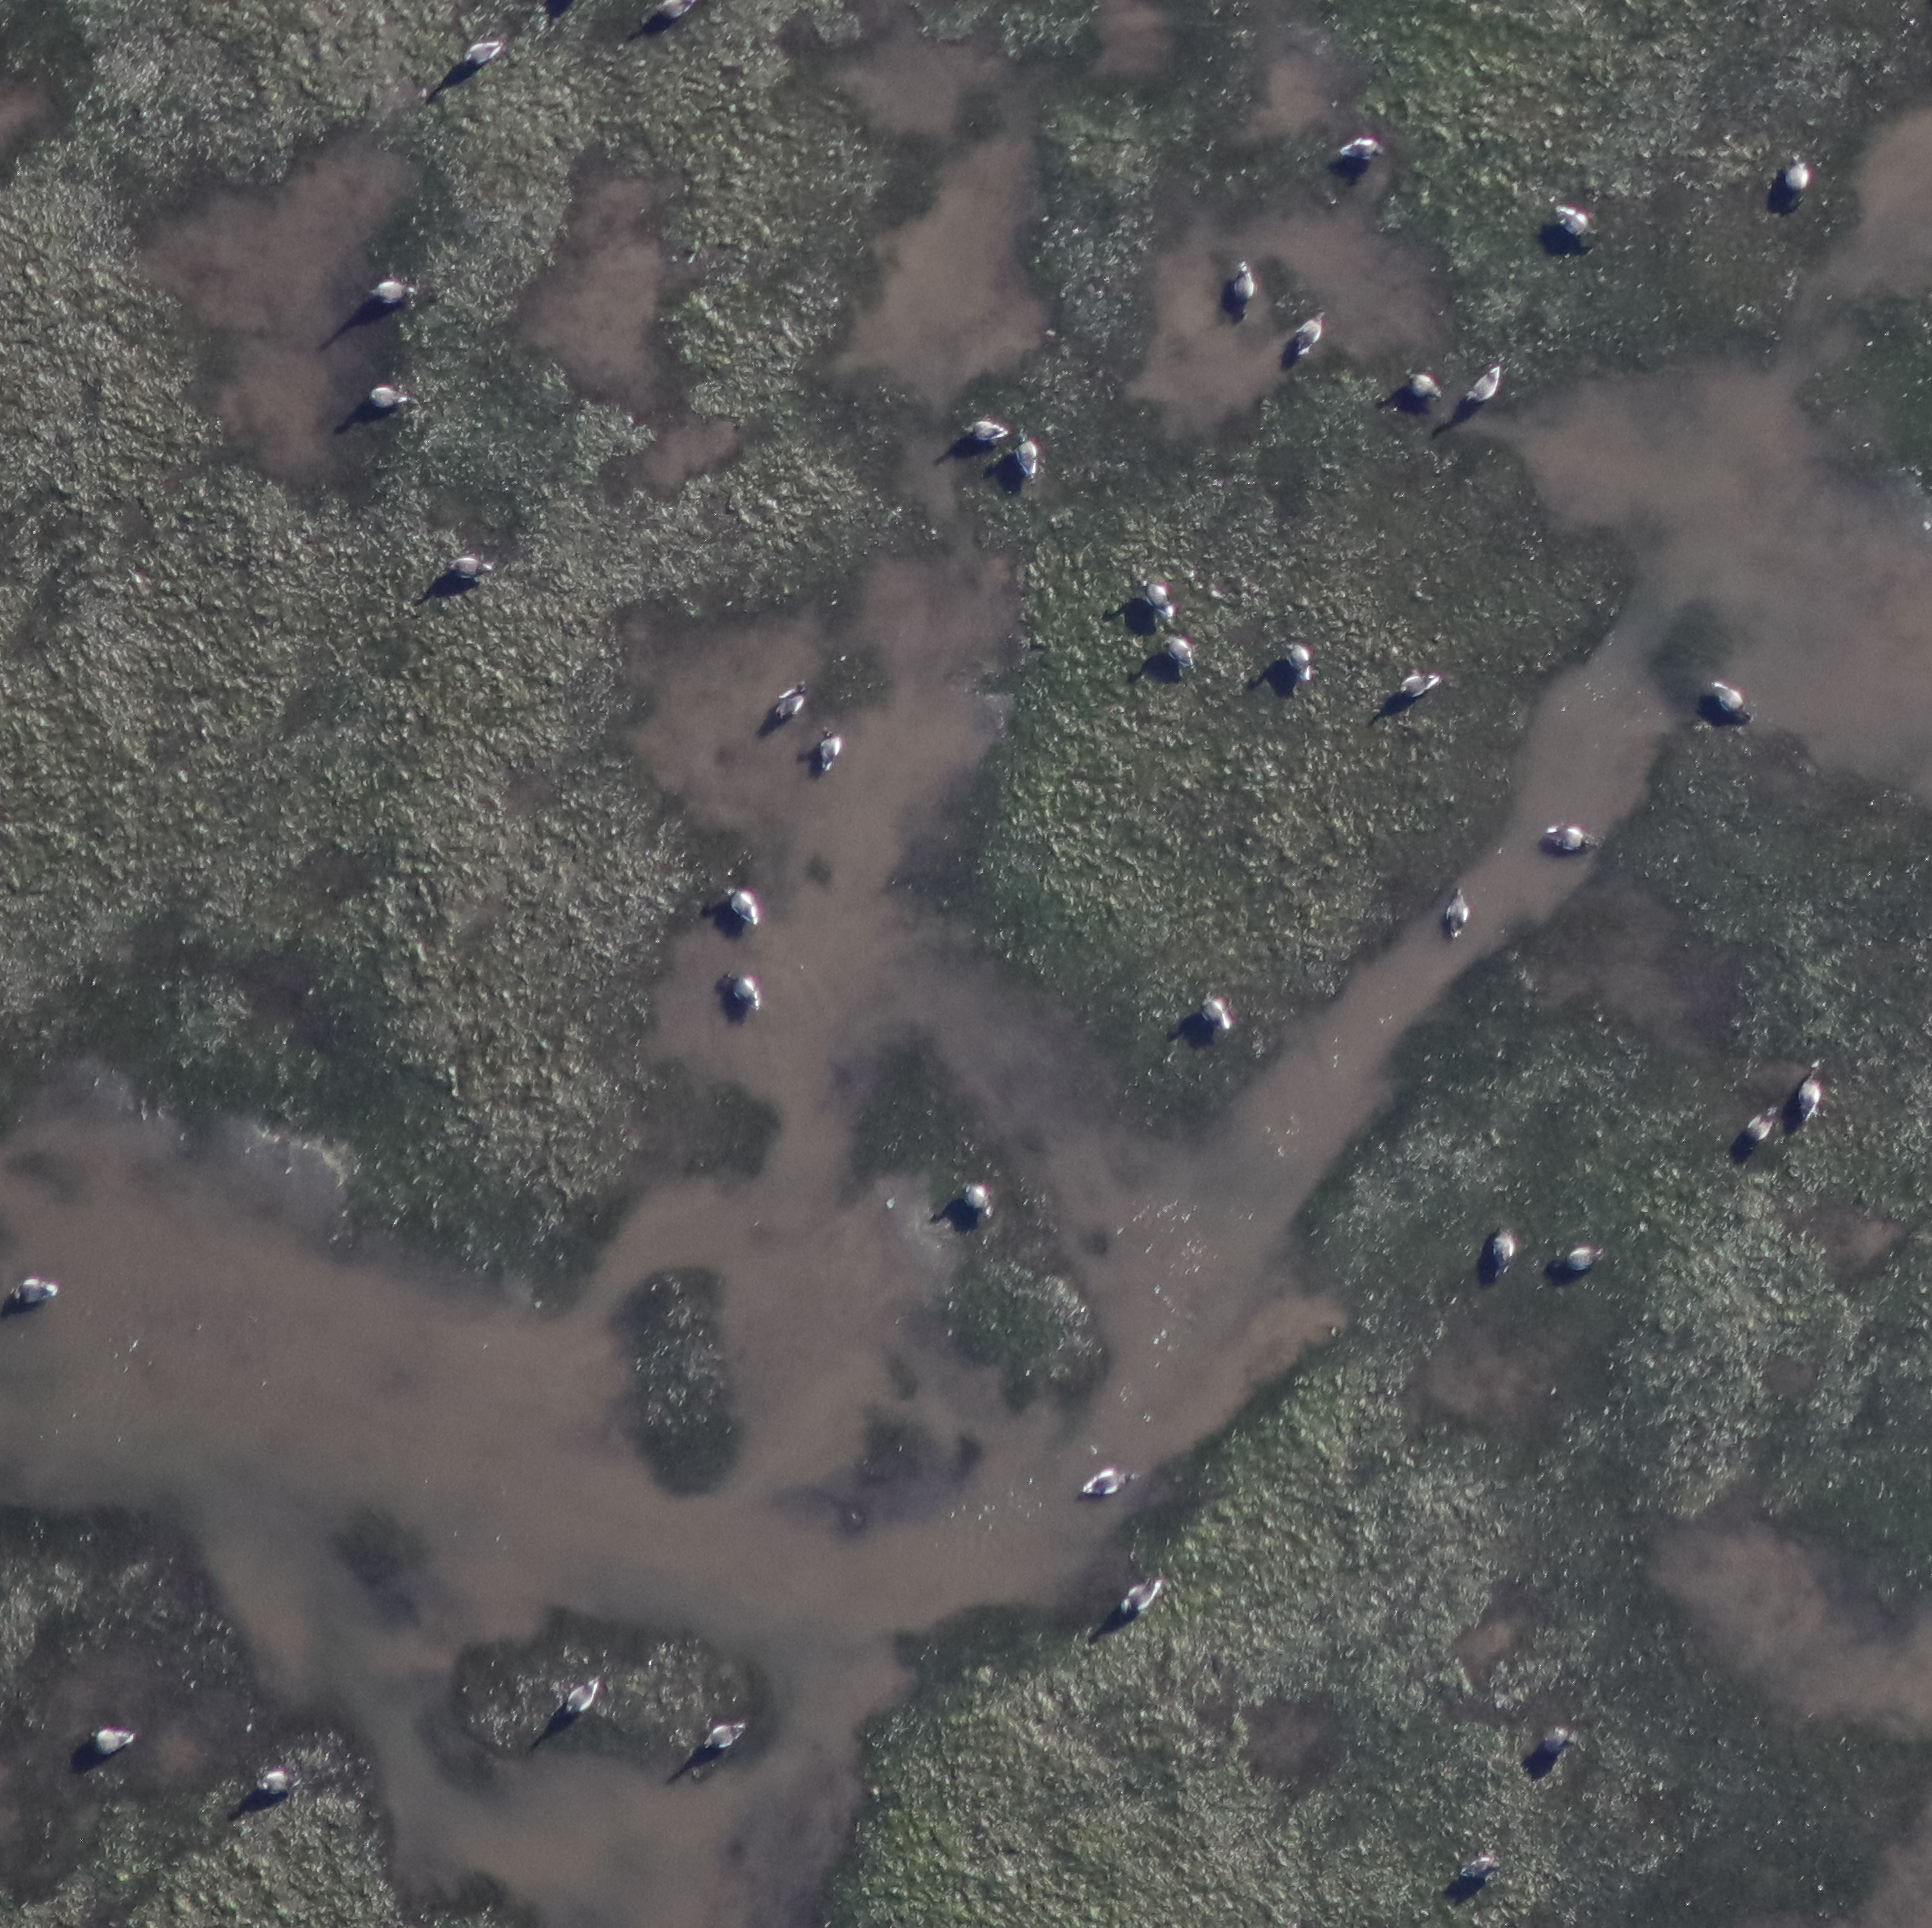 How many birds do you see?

40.